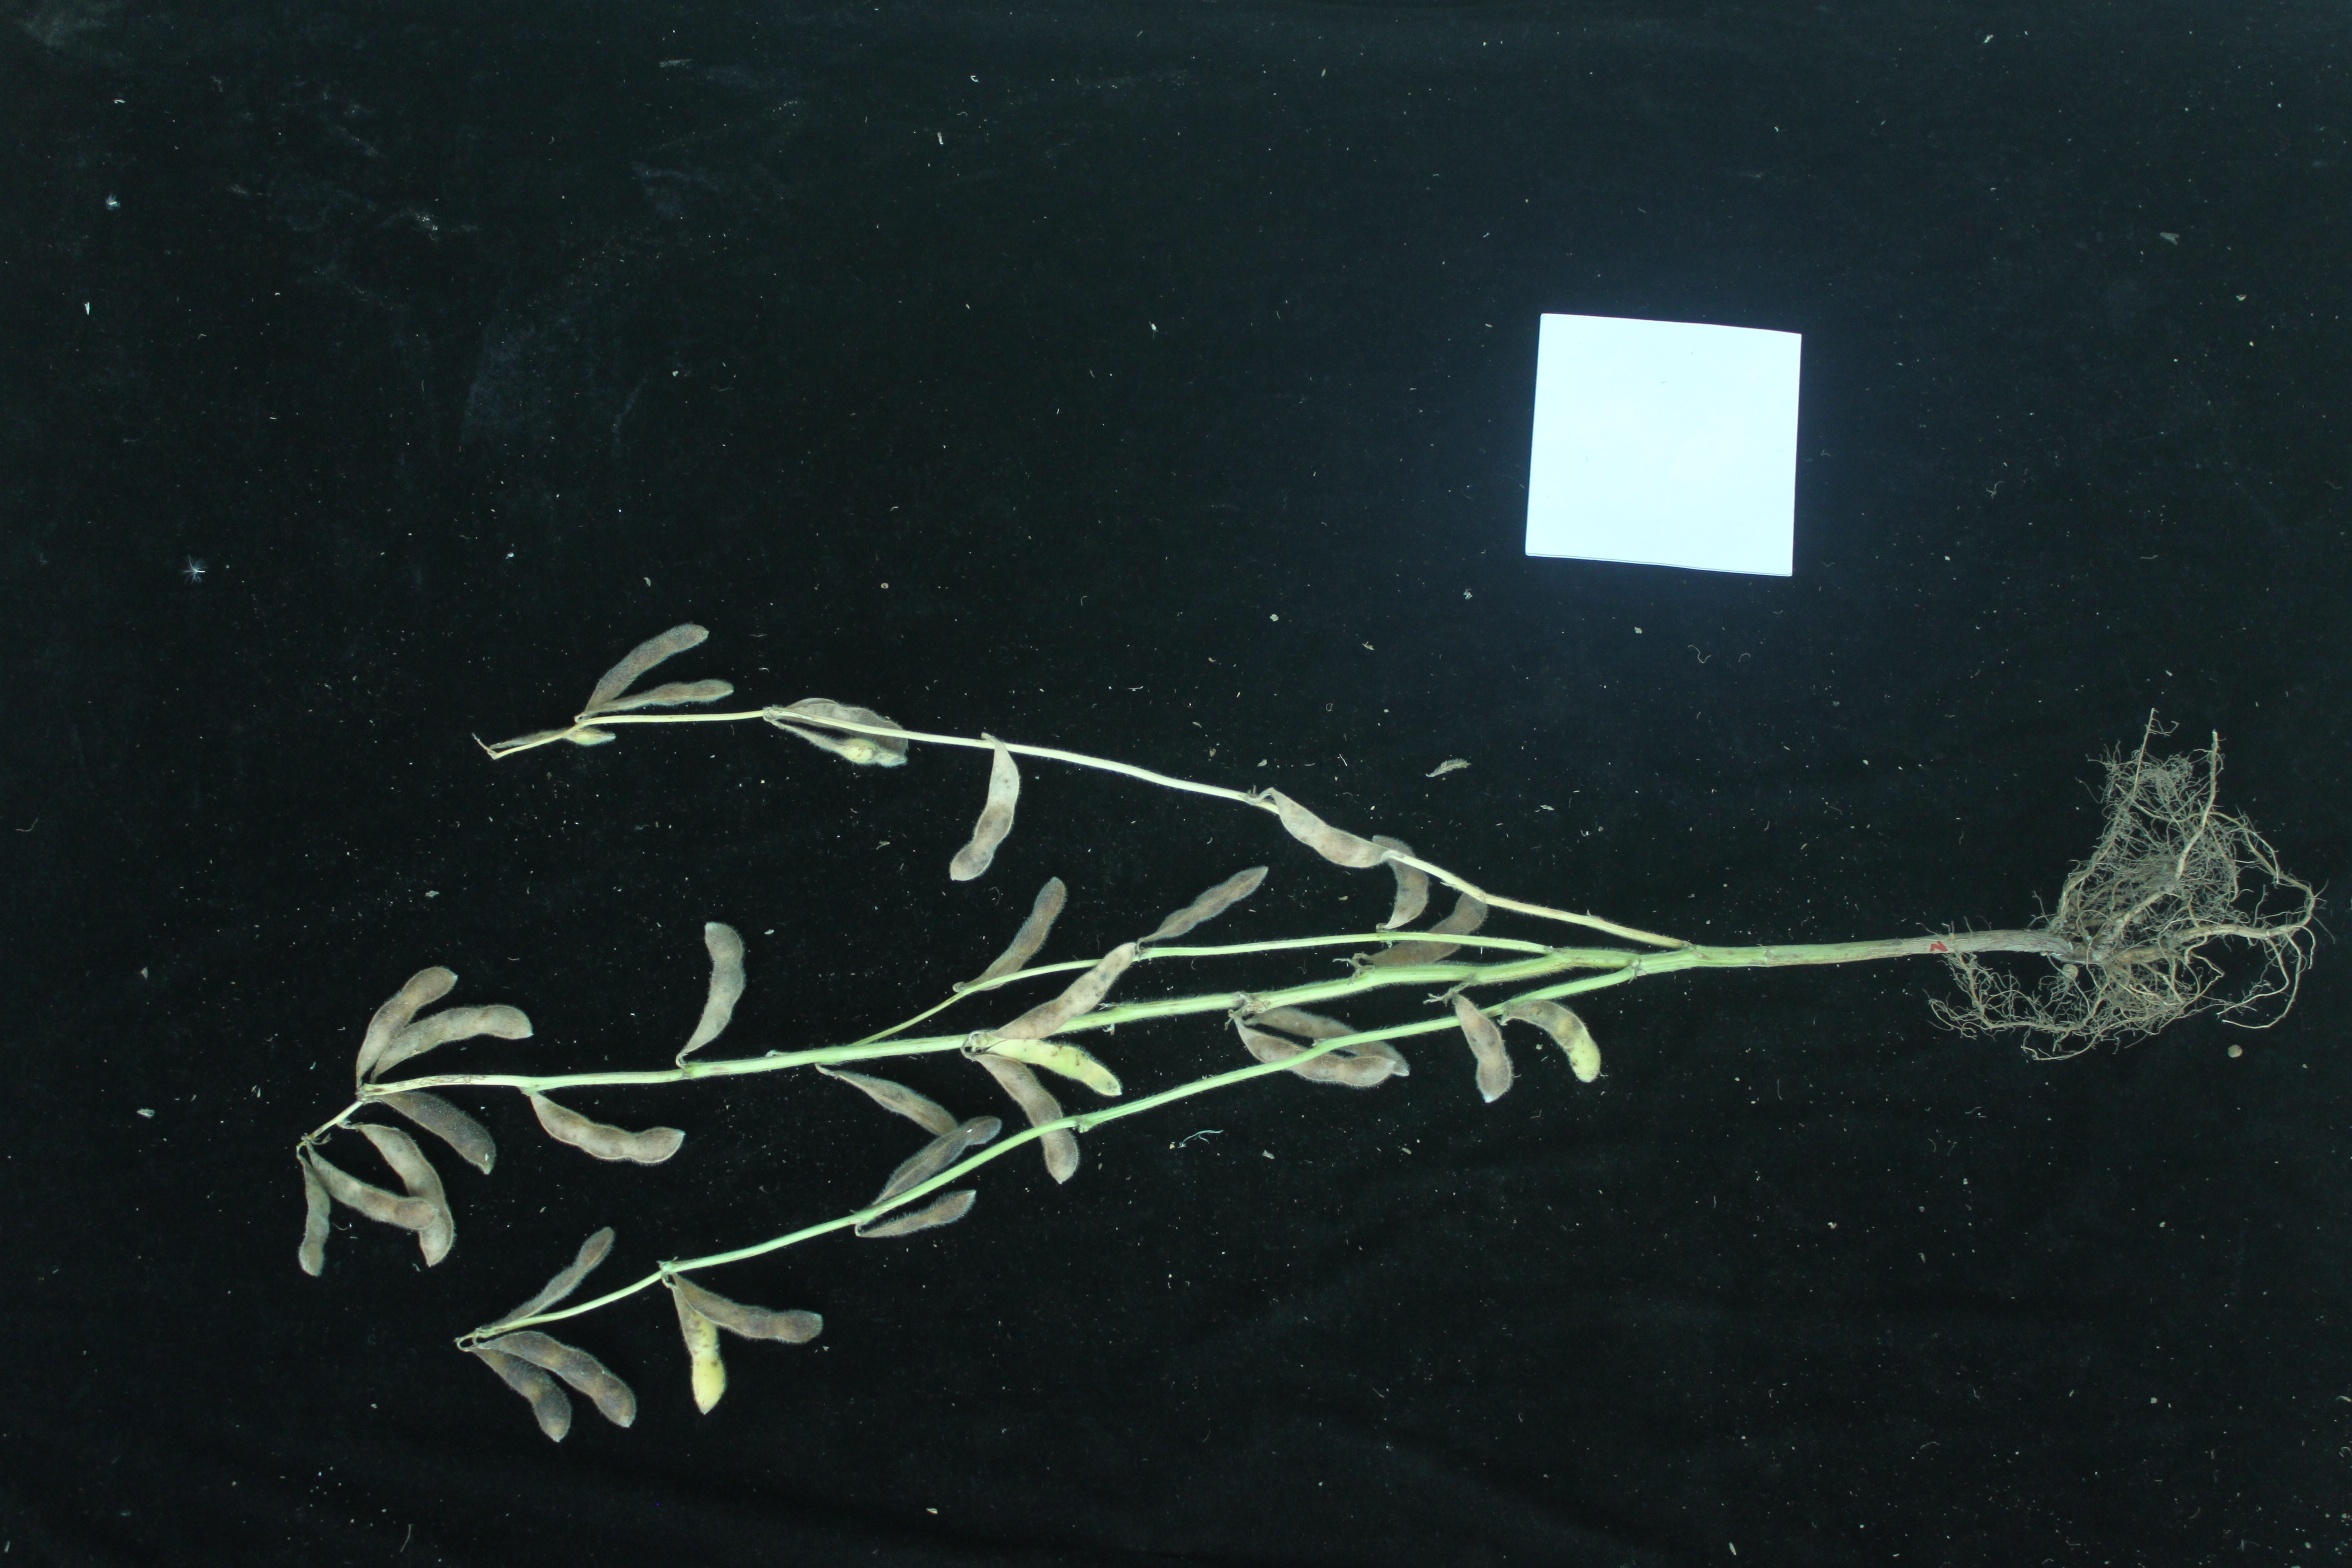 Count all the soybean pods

33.